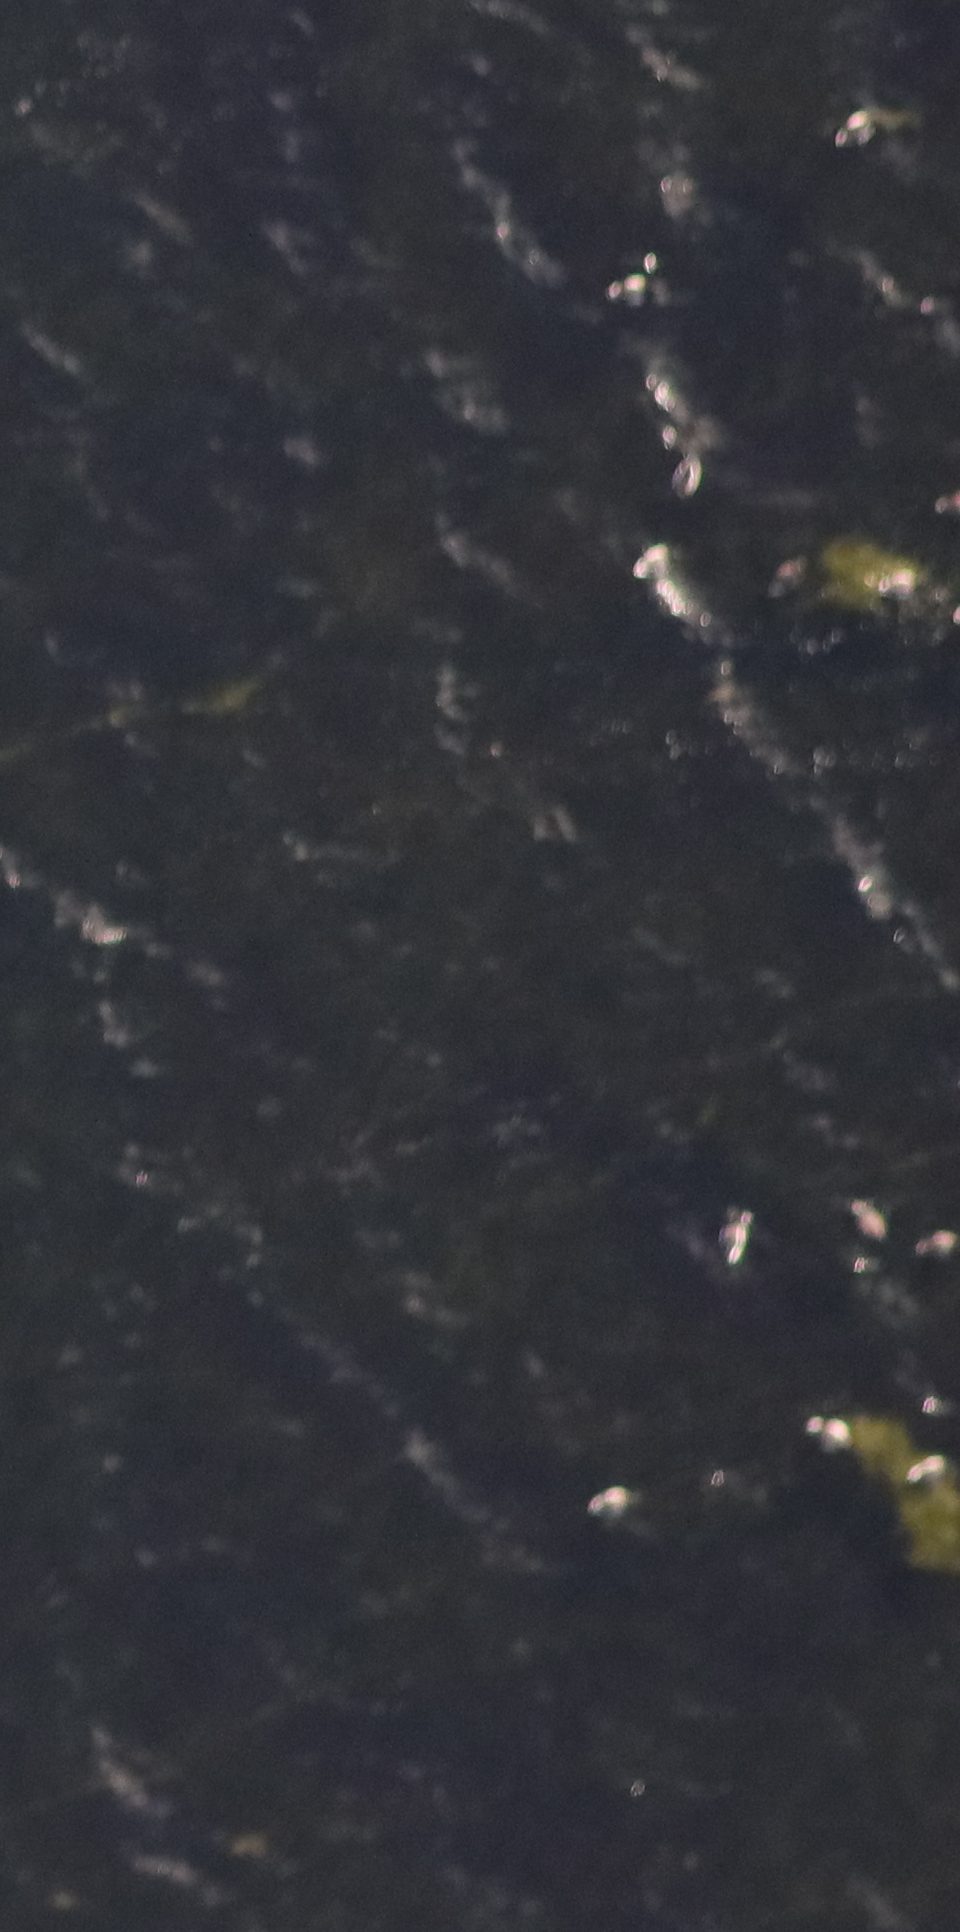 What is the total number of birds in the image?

12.